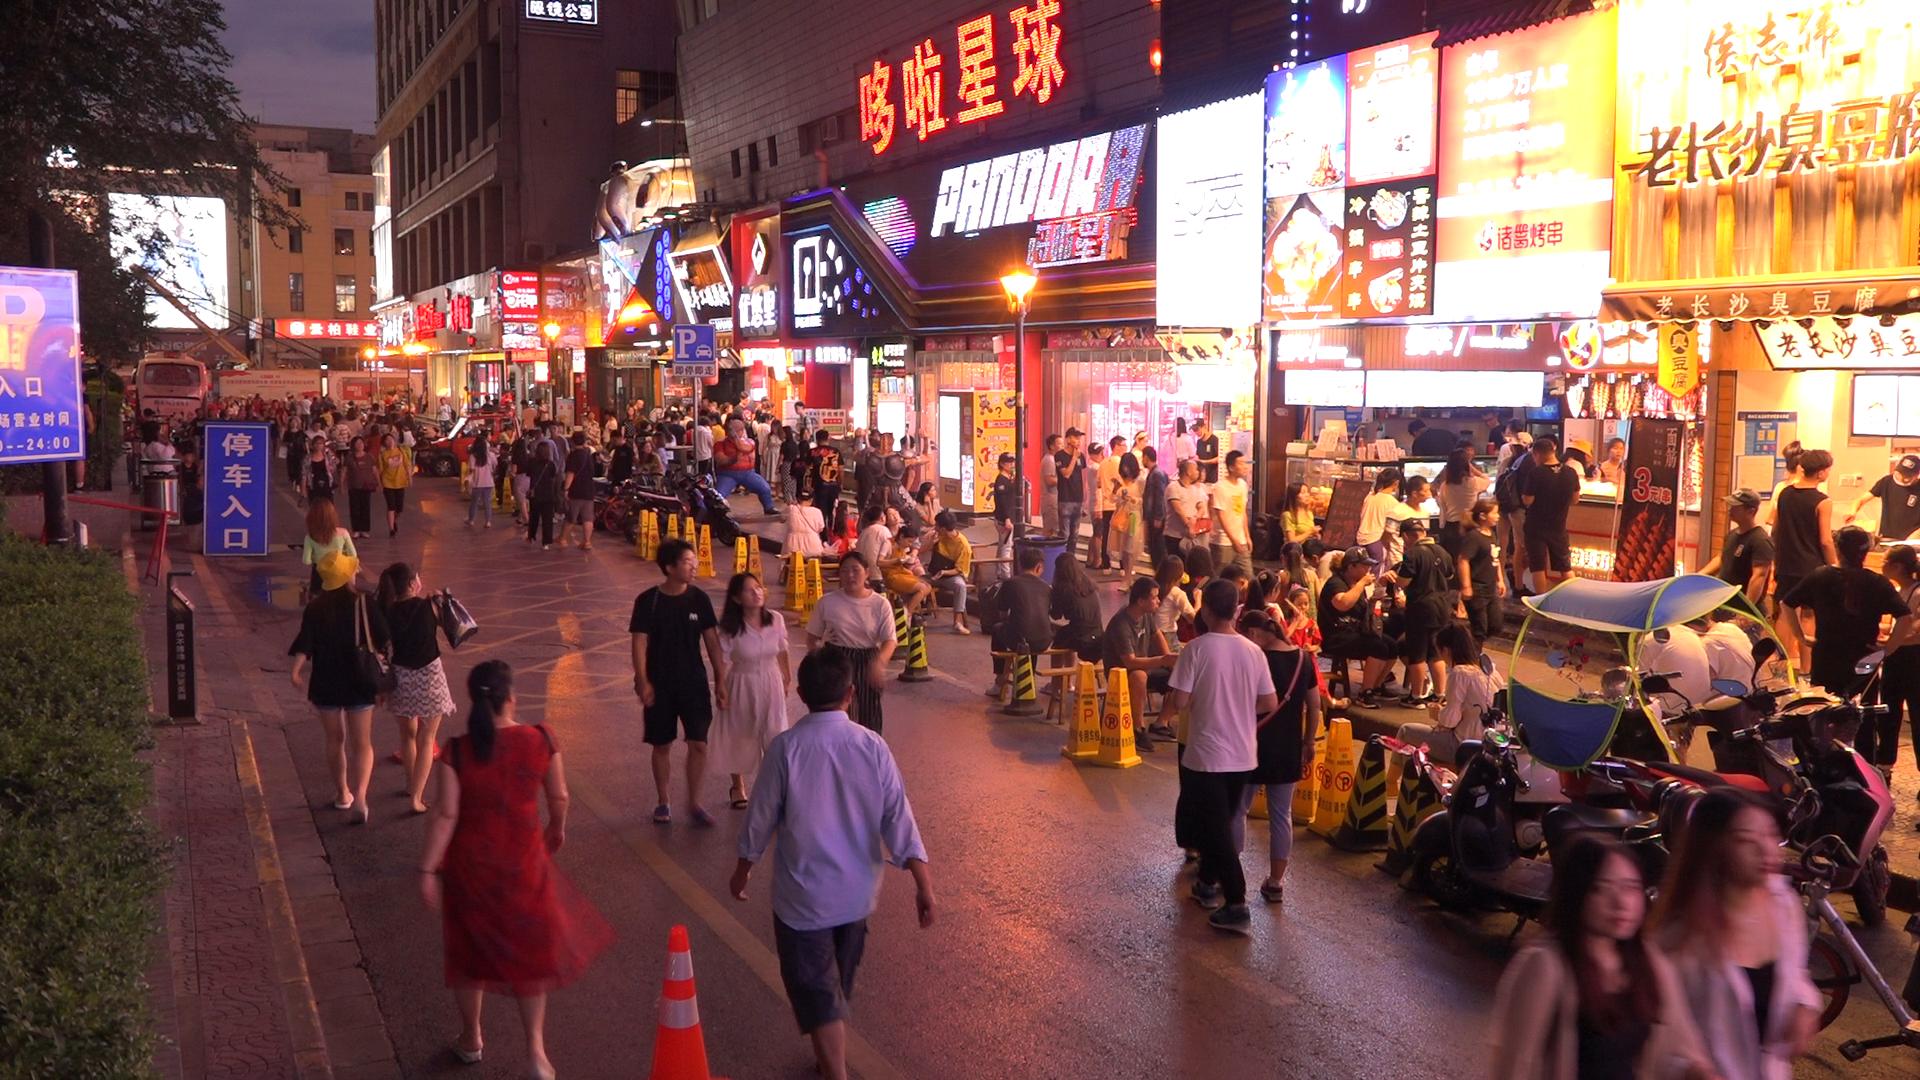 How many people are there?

147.